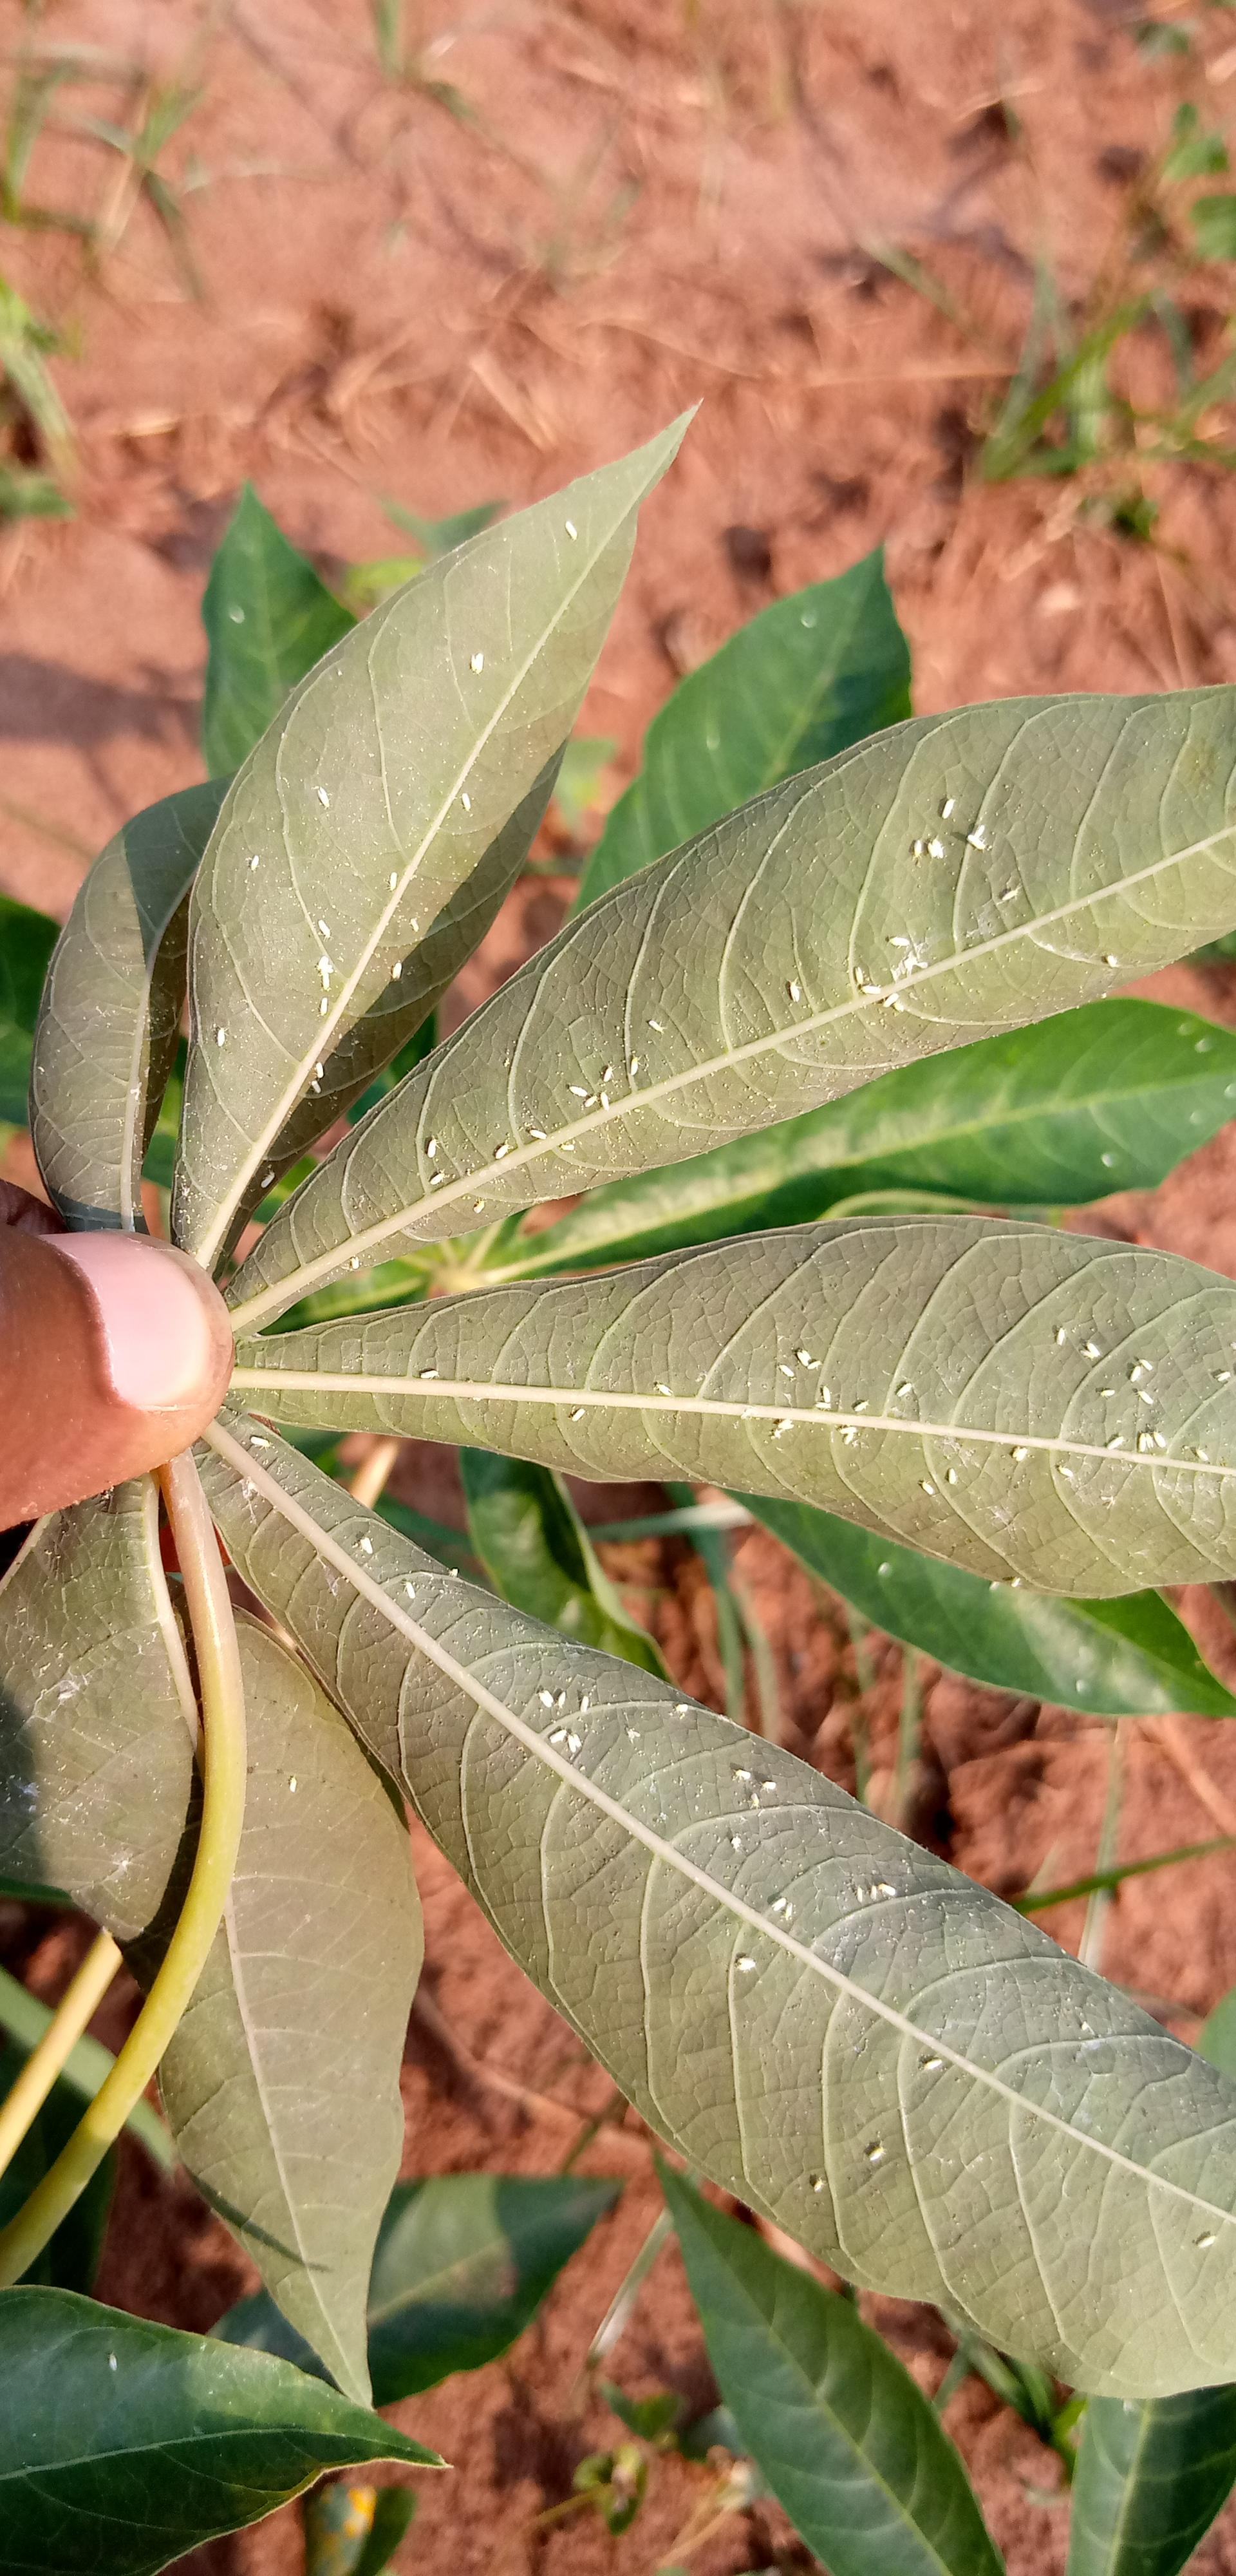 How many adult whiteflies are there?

111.